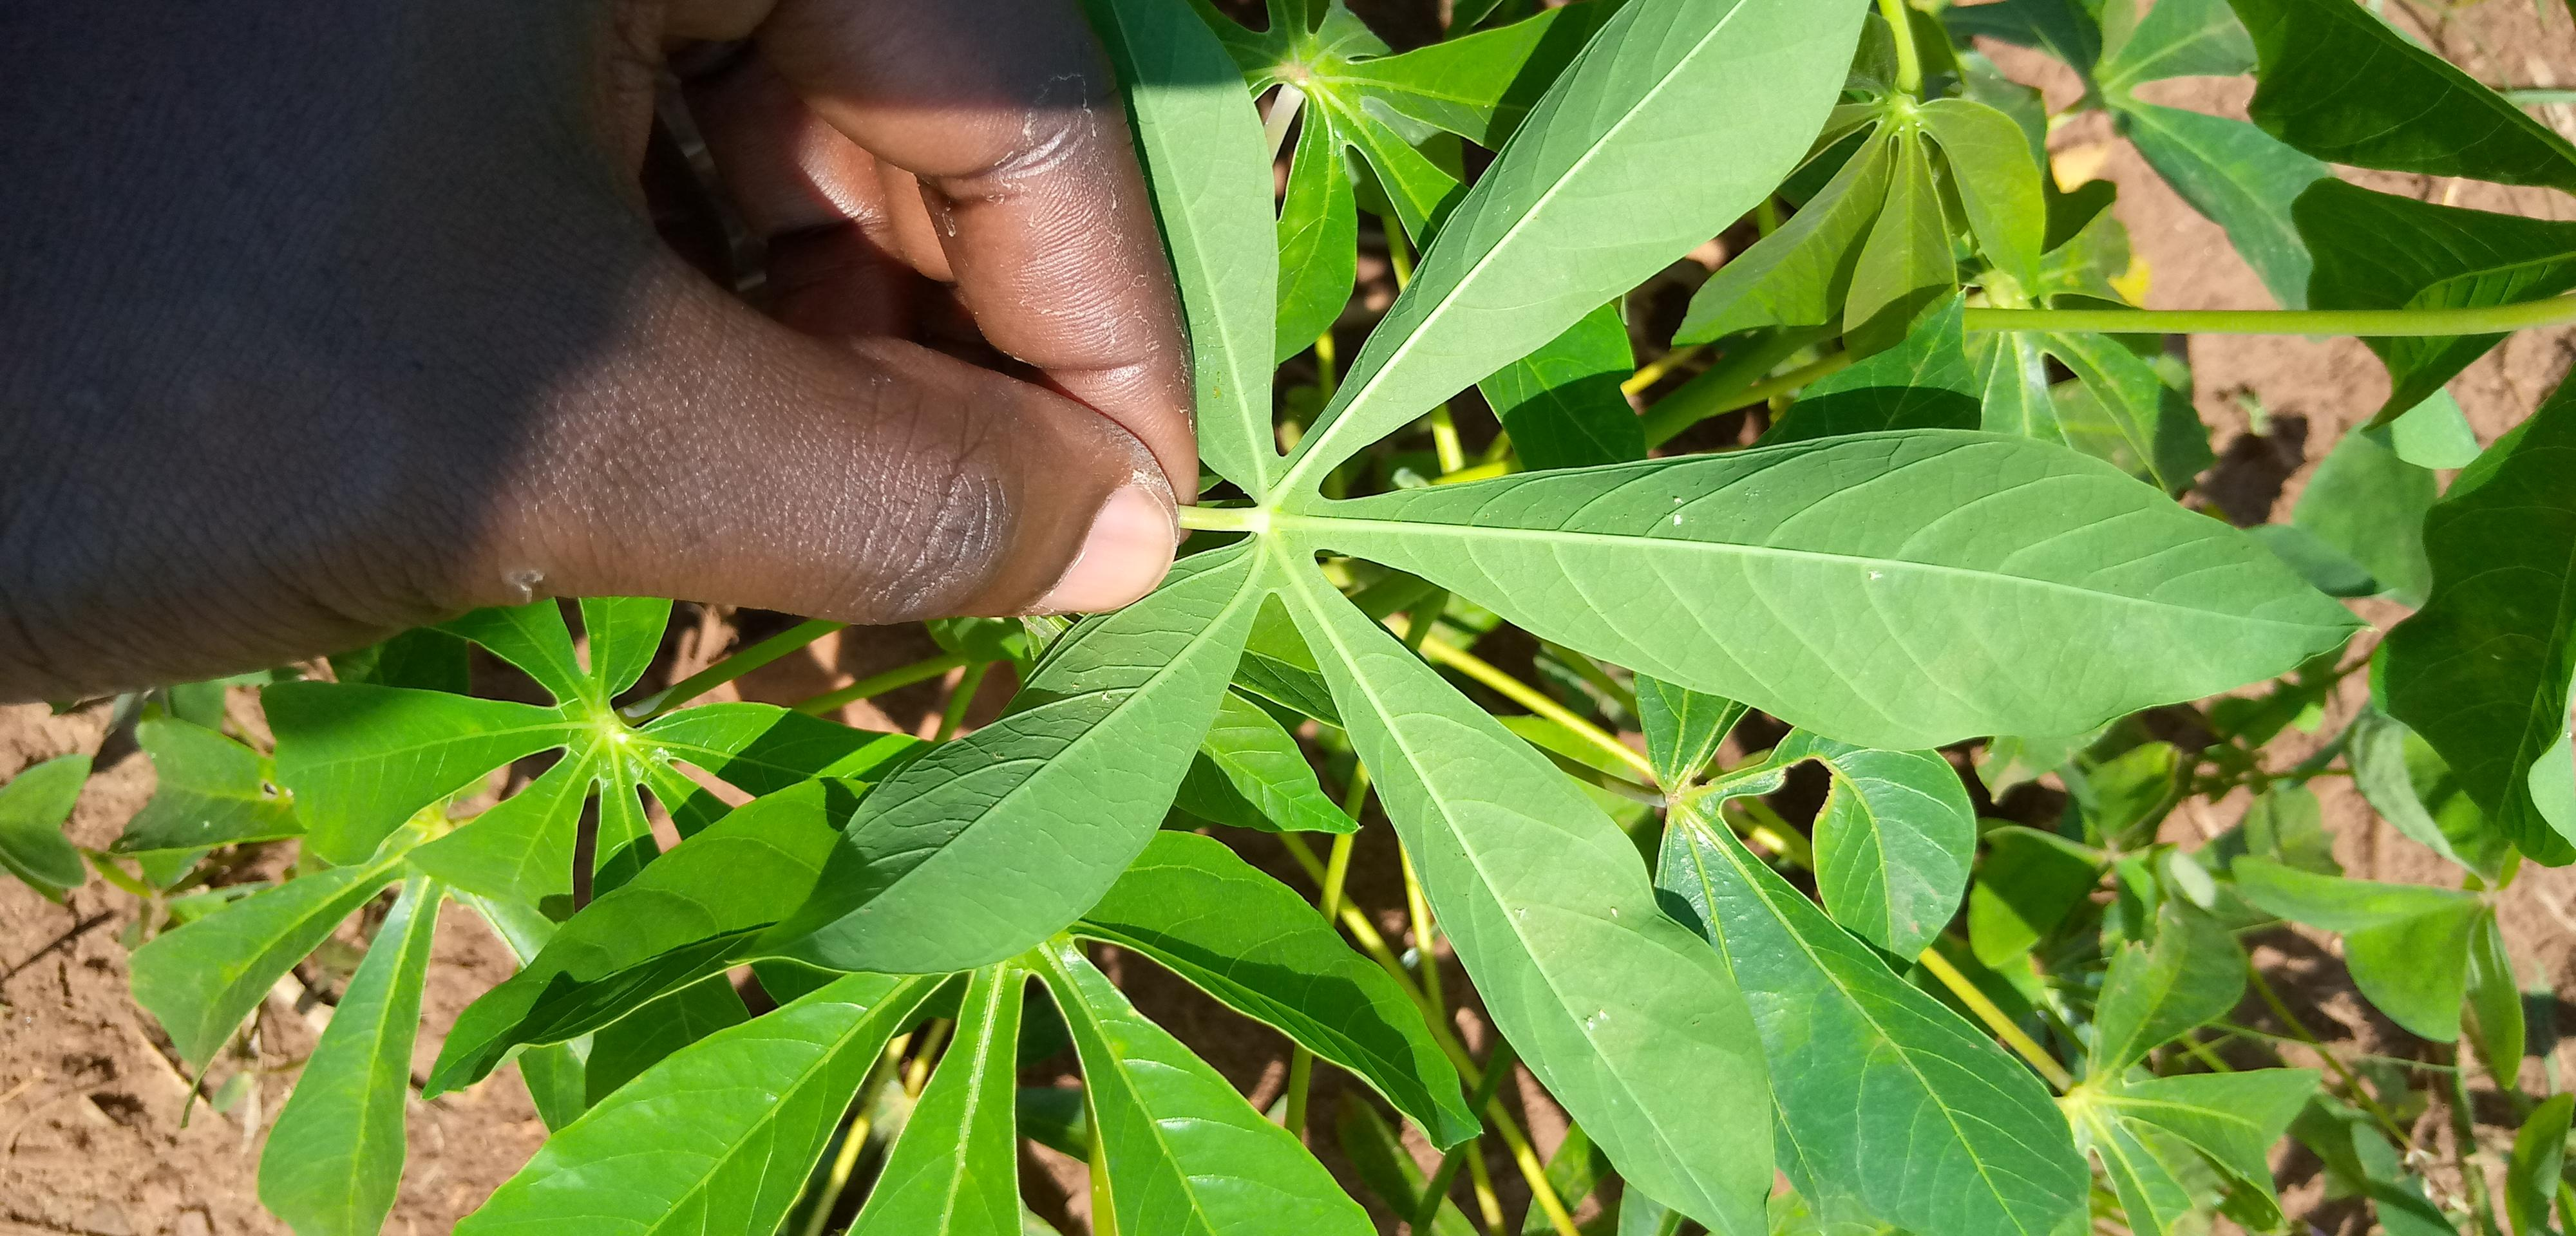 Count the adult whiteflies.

8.